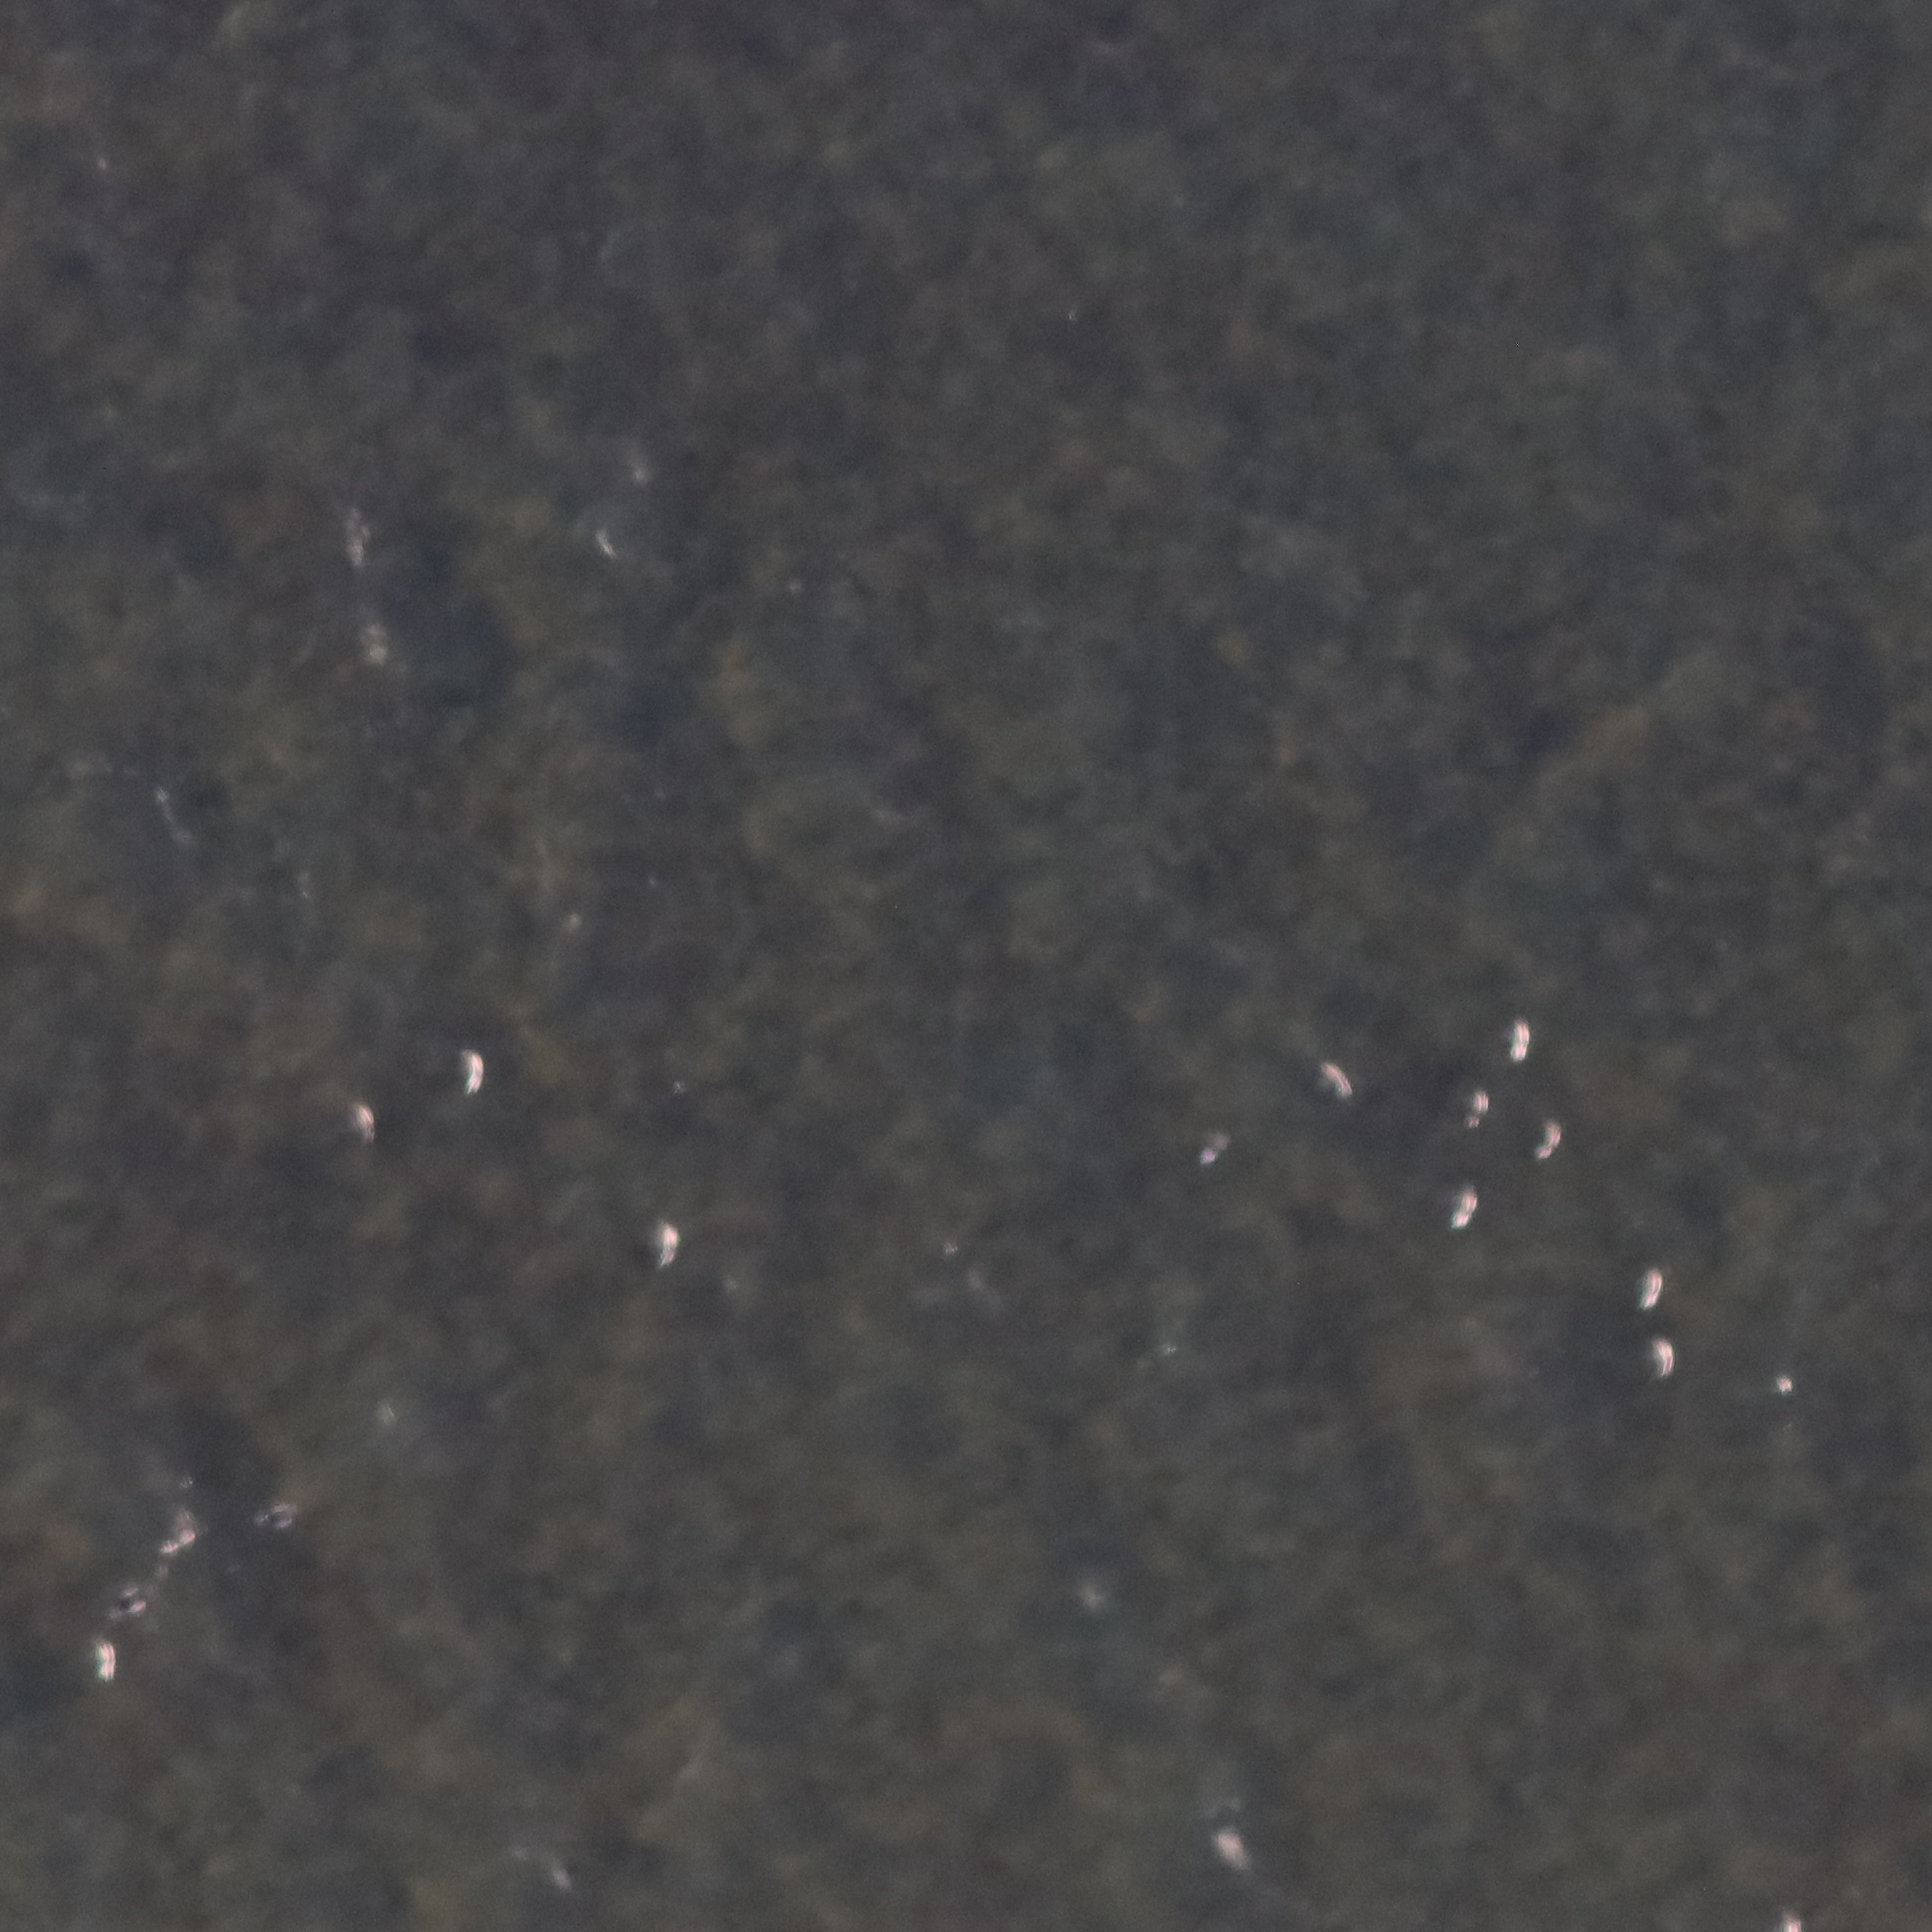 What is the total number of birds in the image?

16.